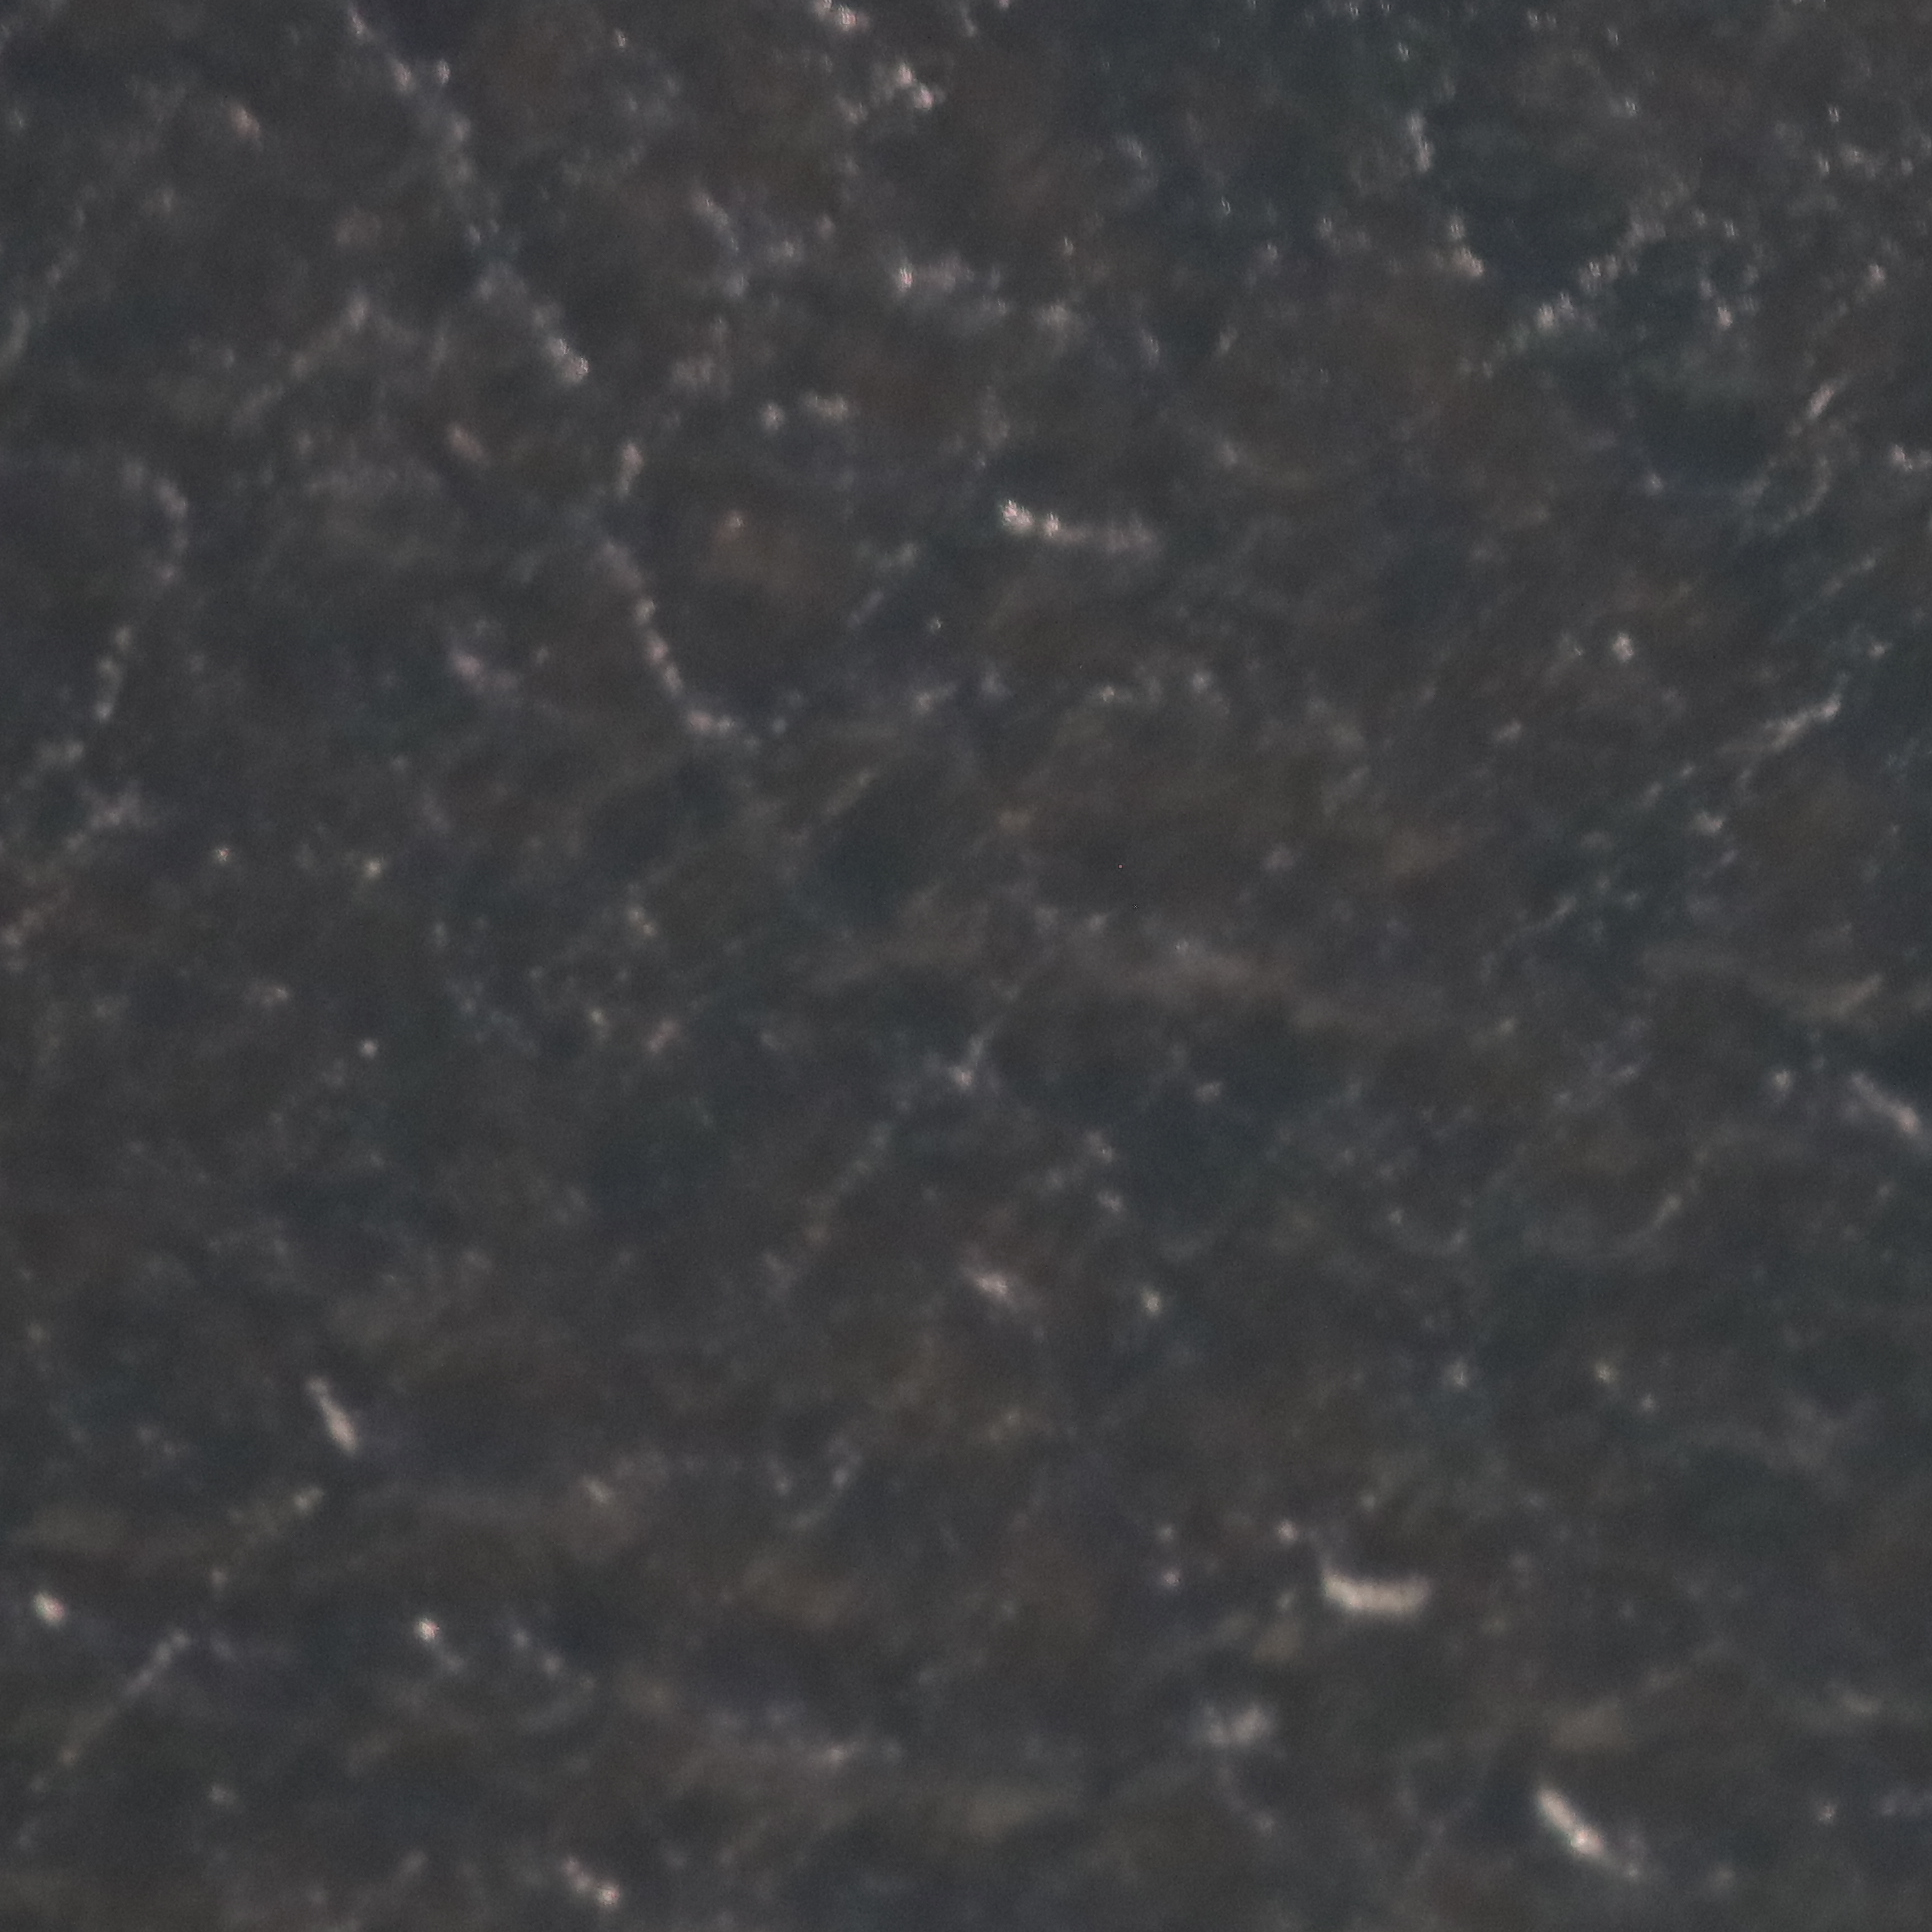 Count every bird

0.